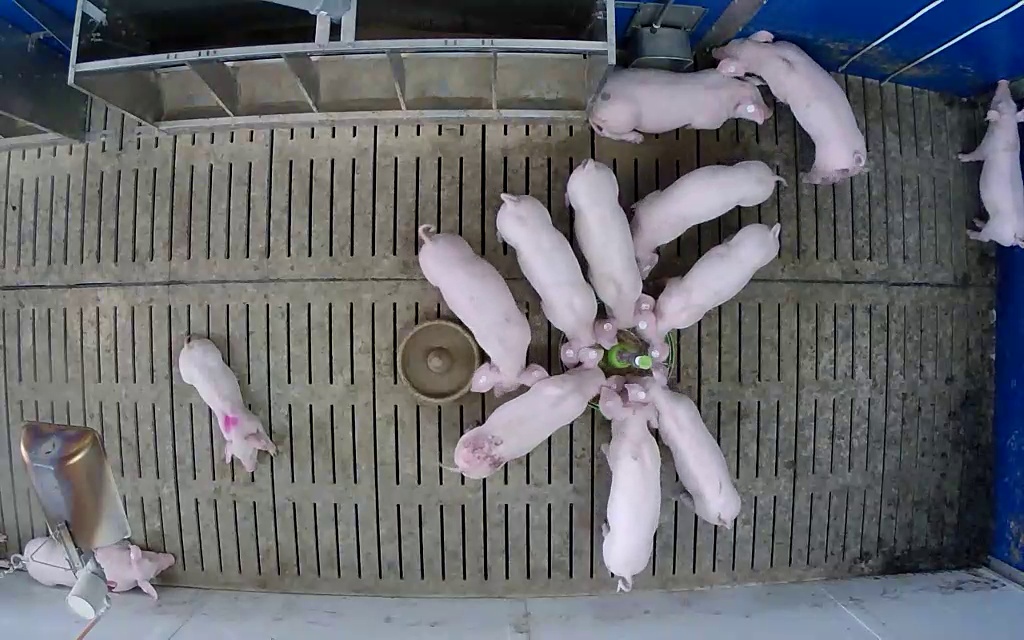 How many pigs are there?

13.